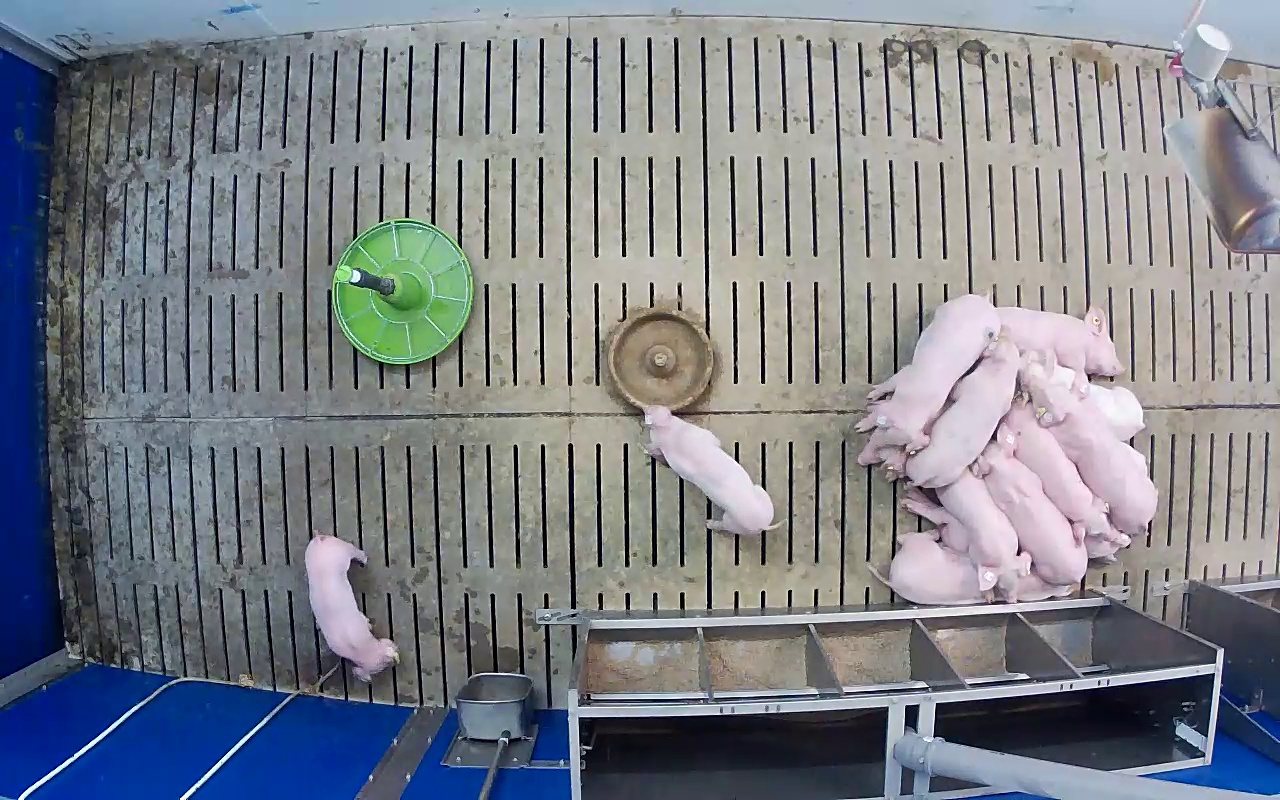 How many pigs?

13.